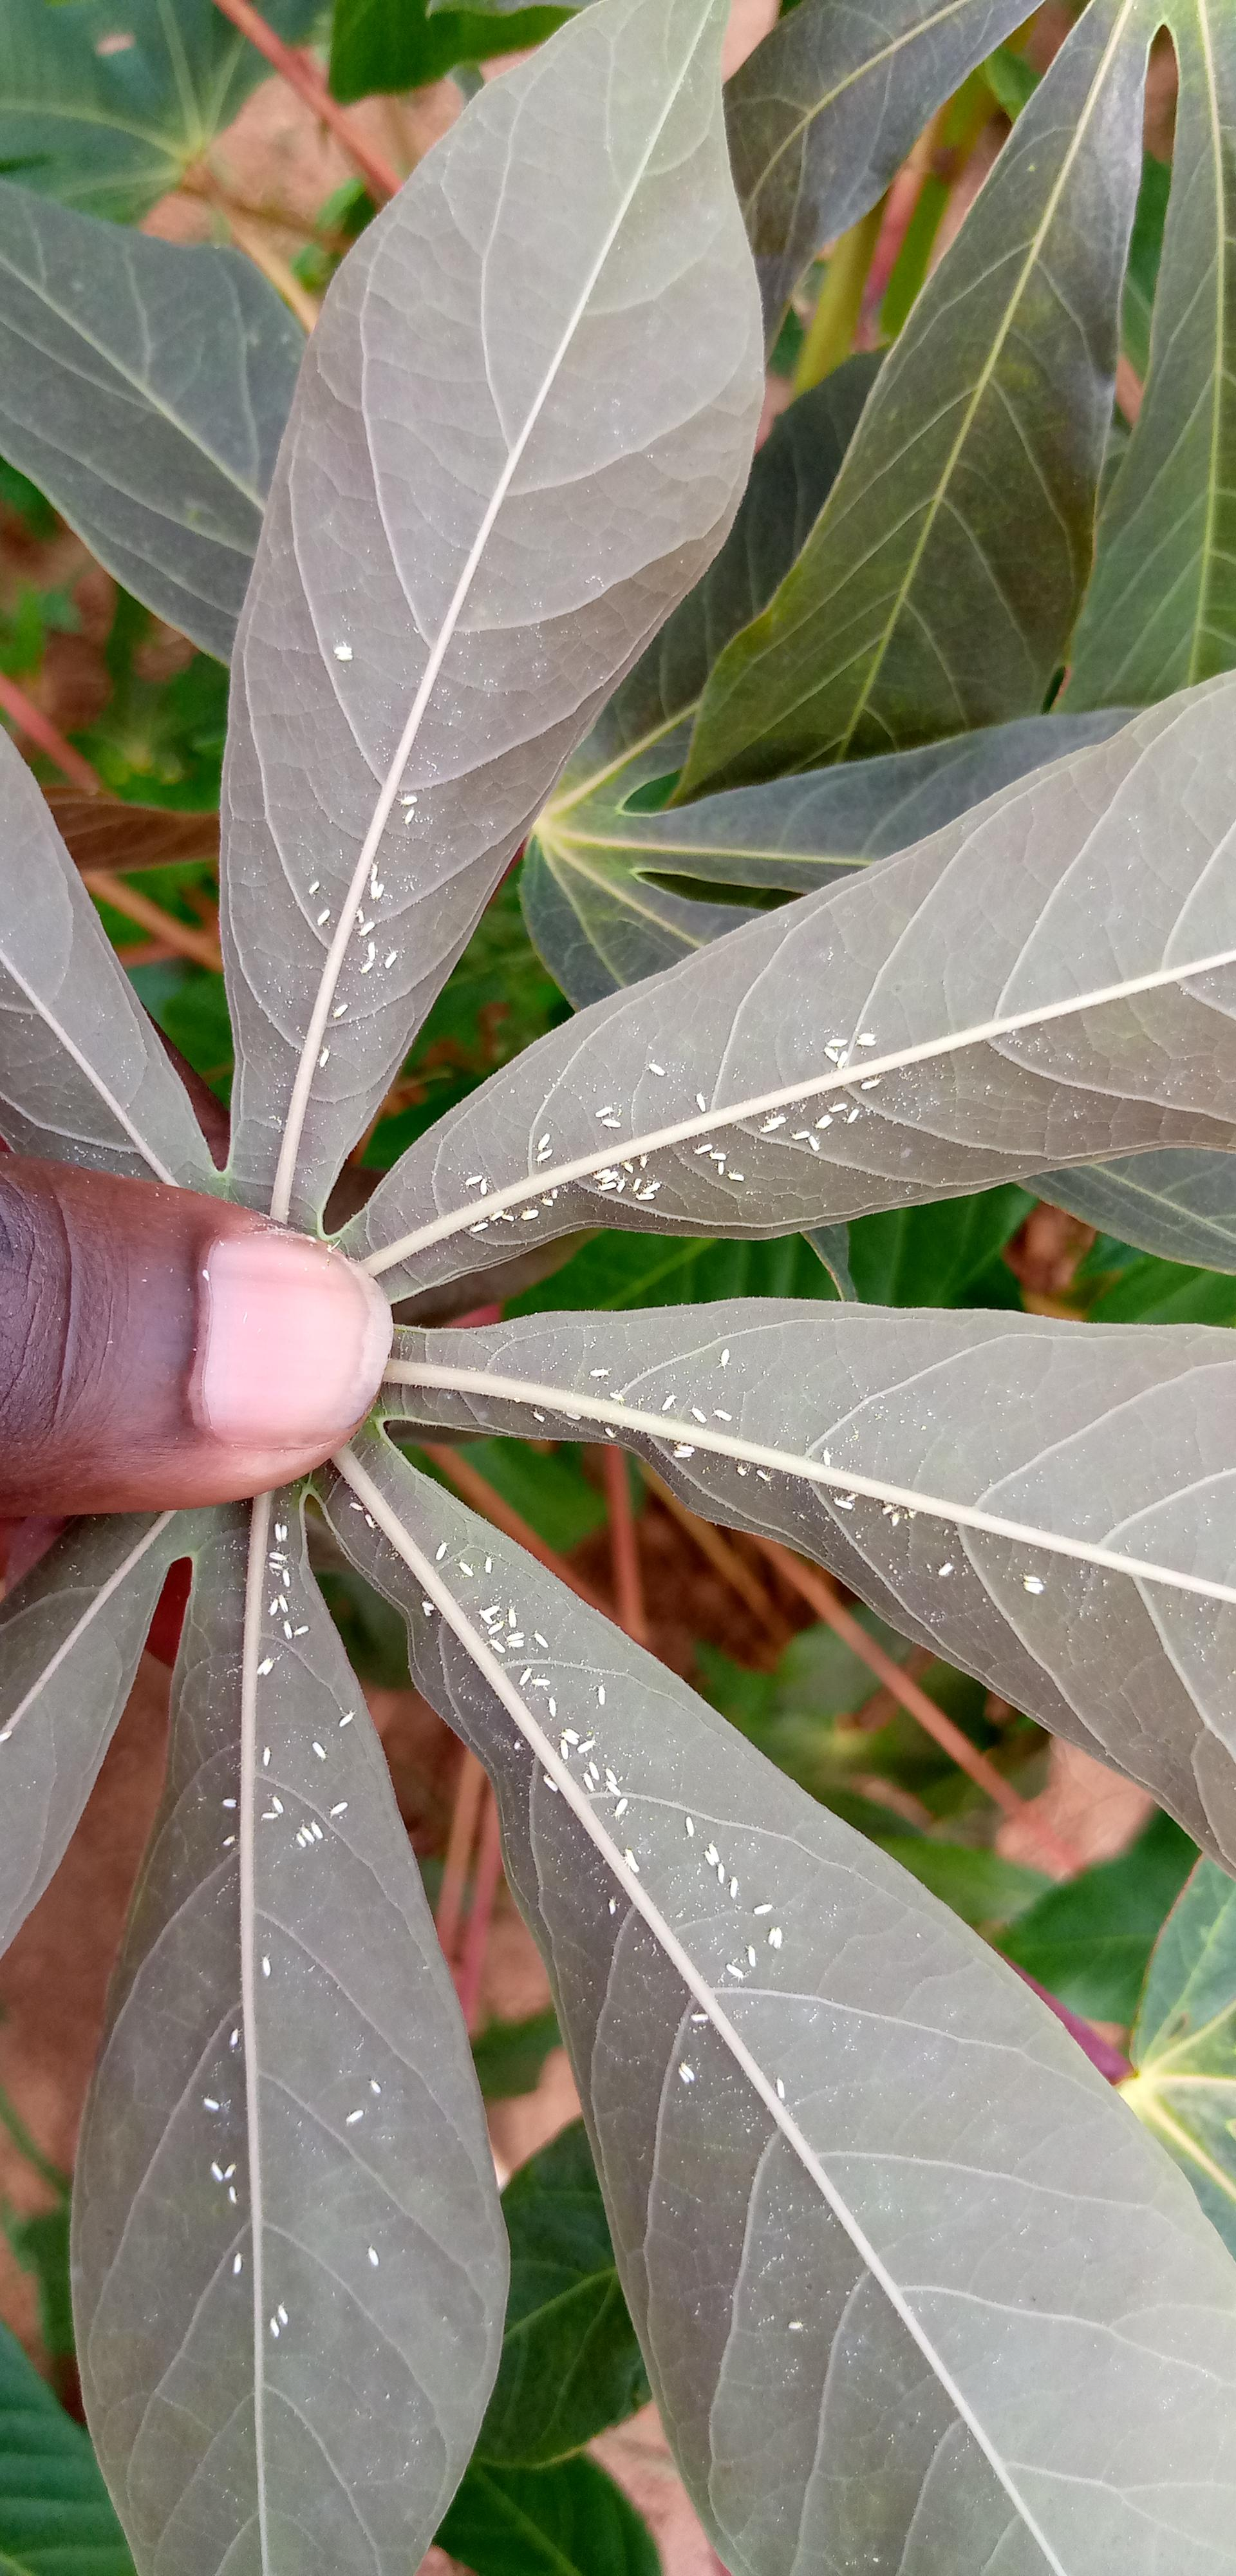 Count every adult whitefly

132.